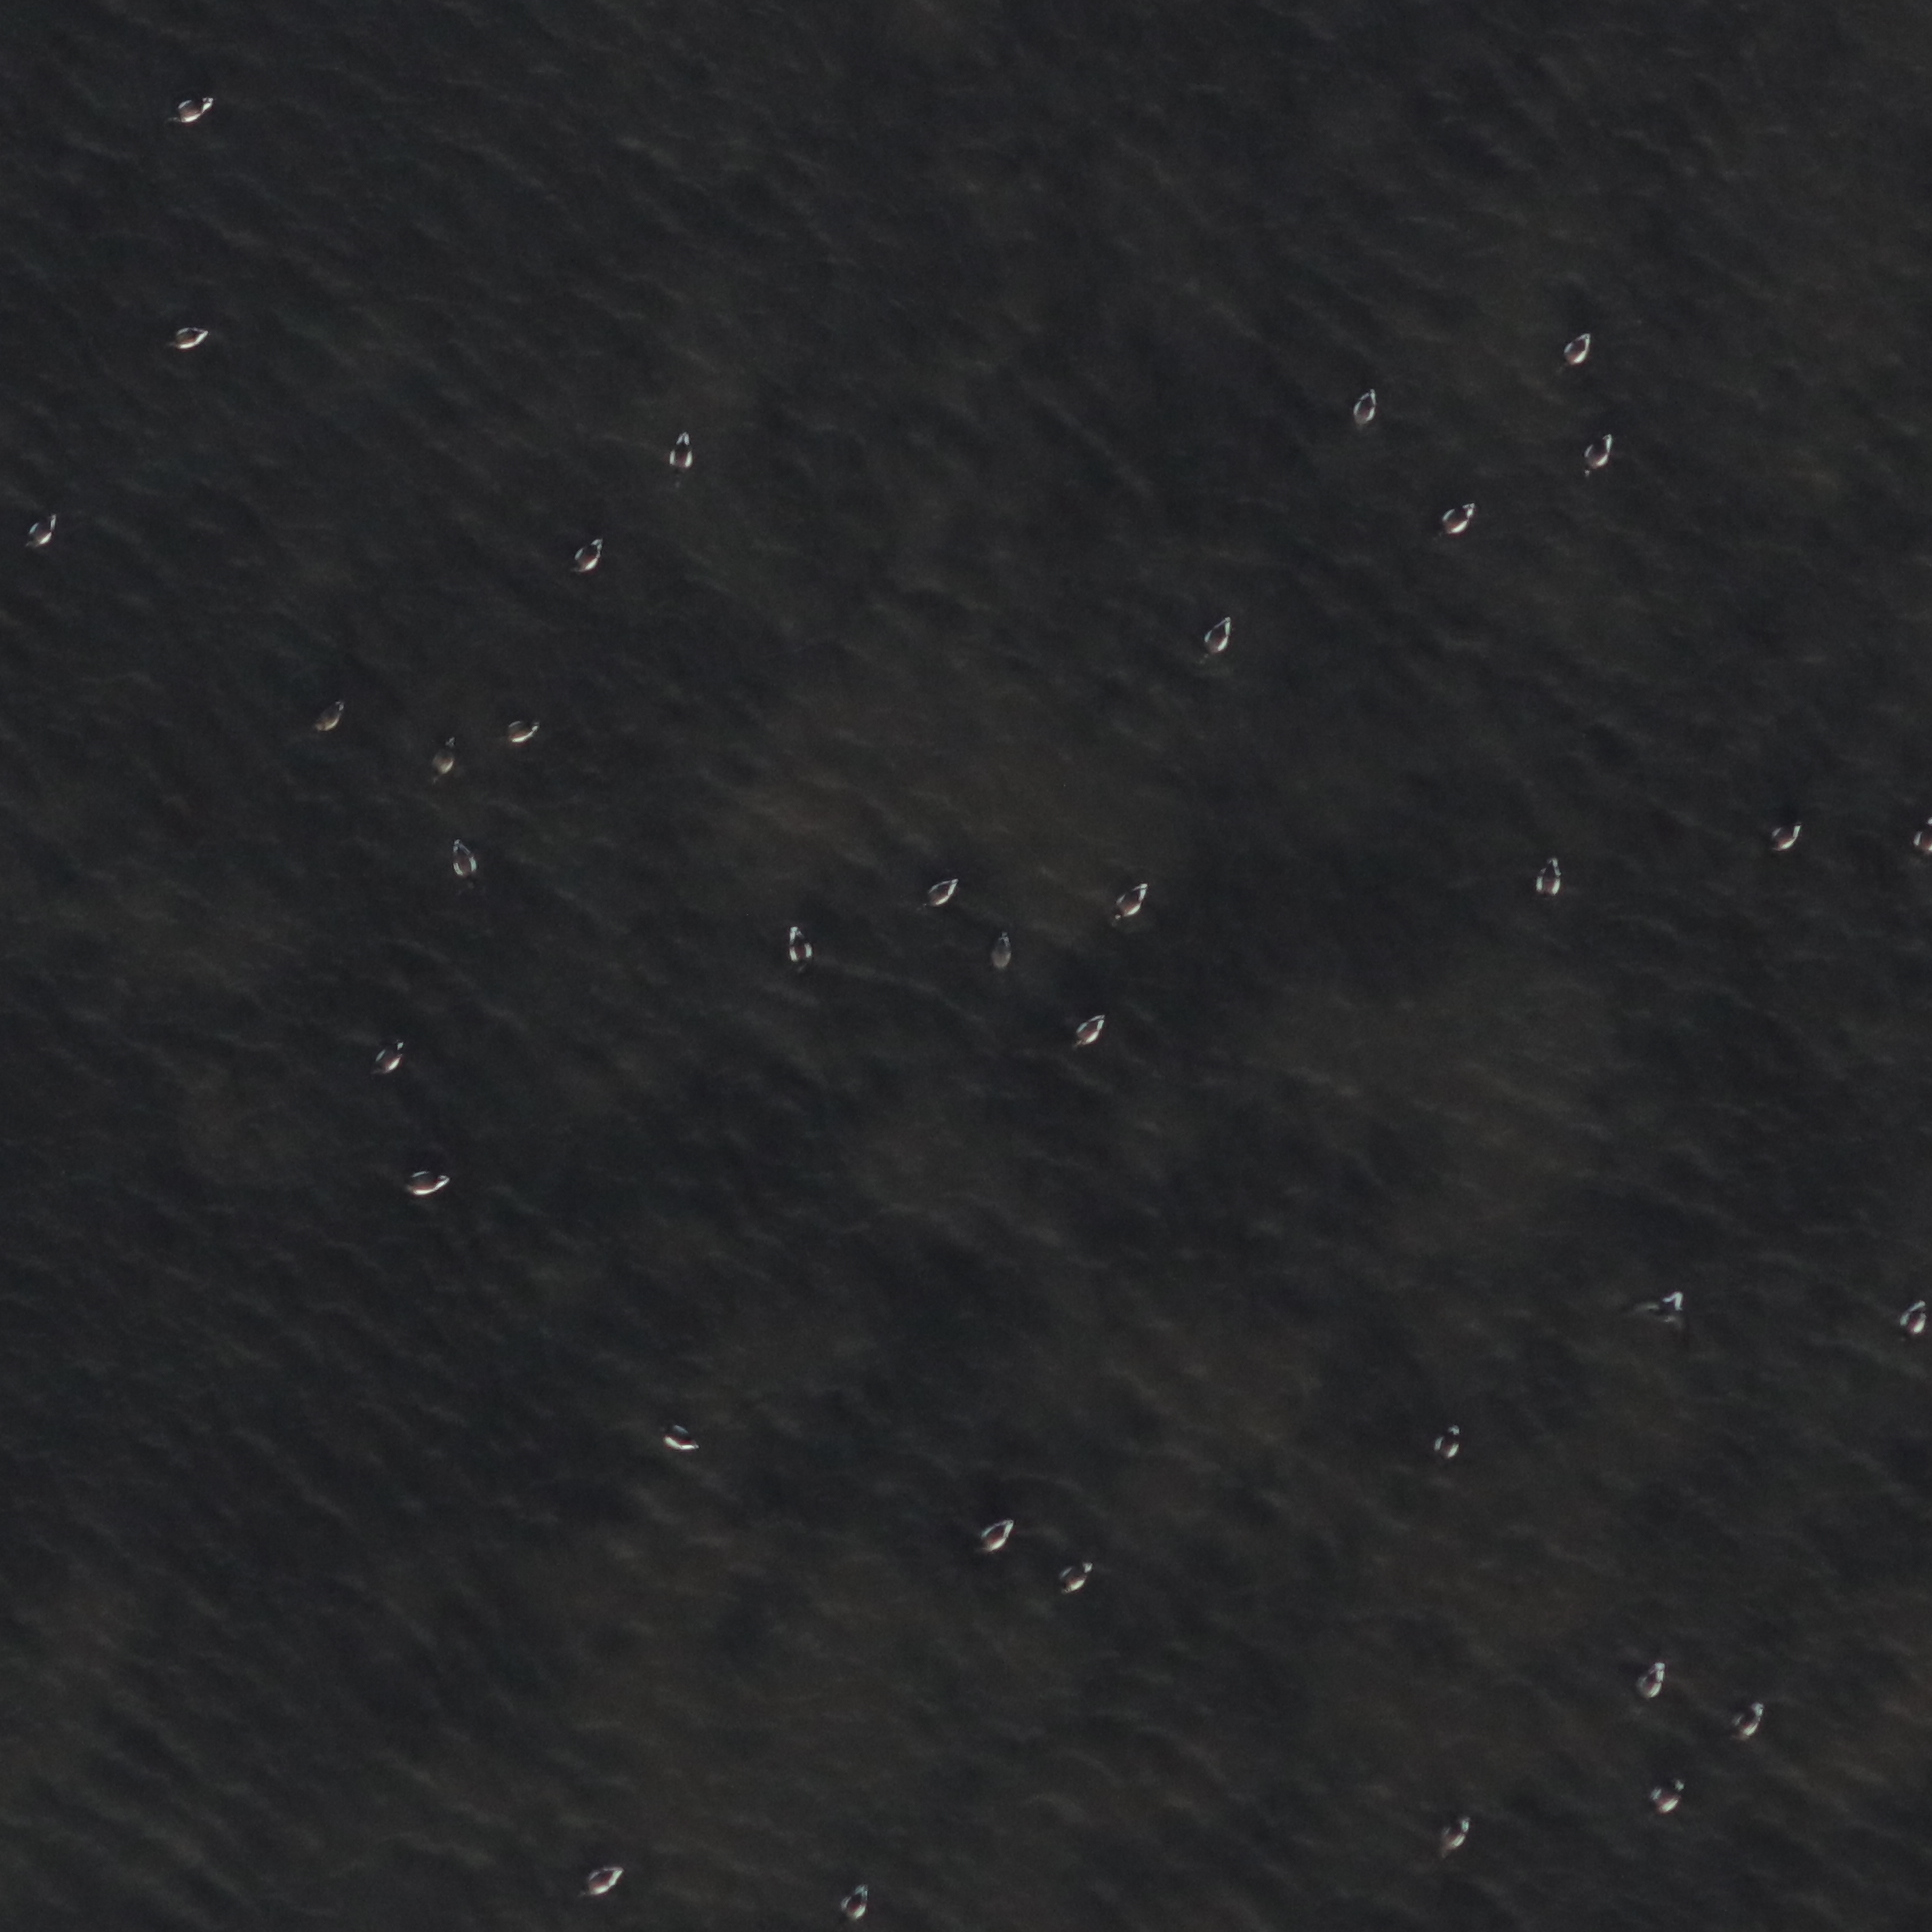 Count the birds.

36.